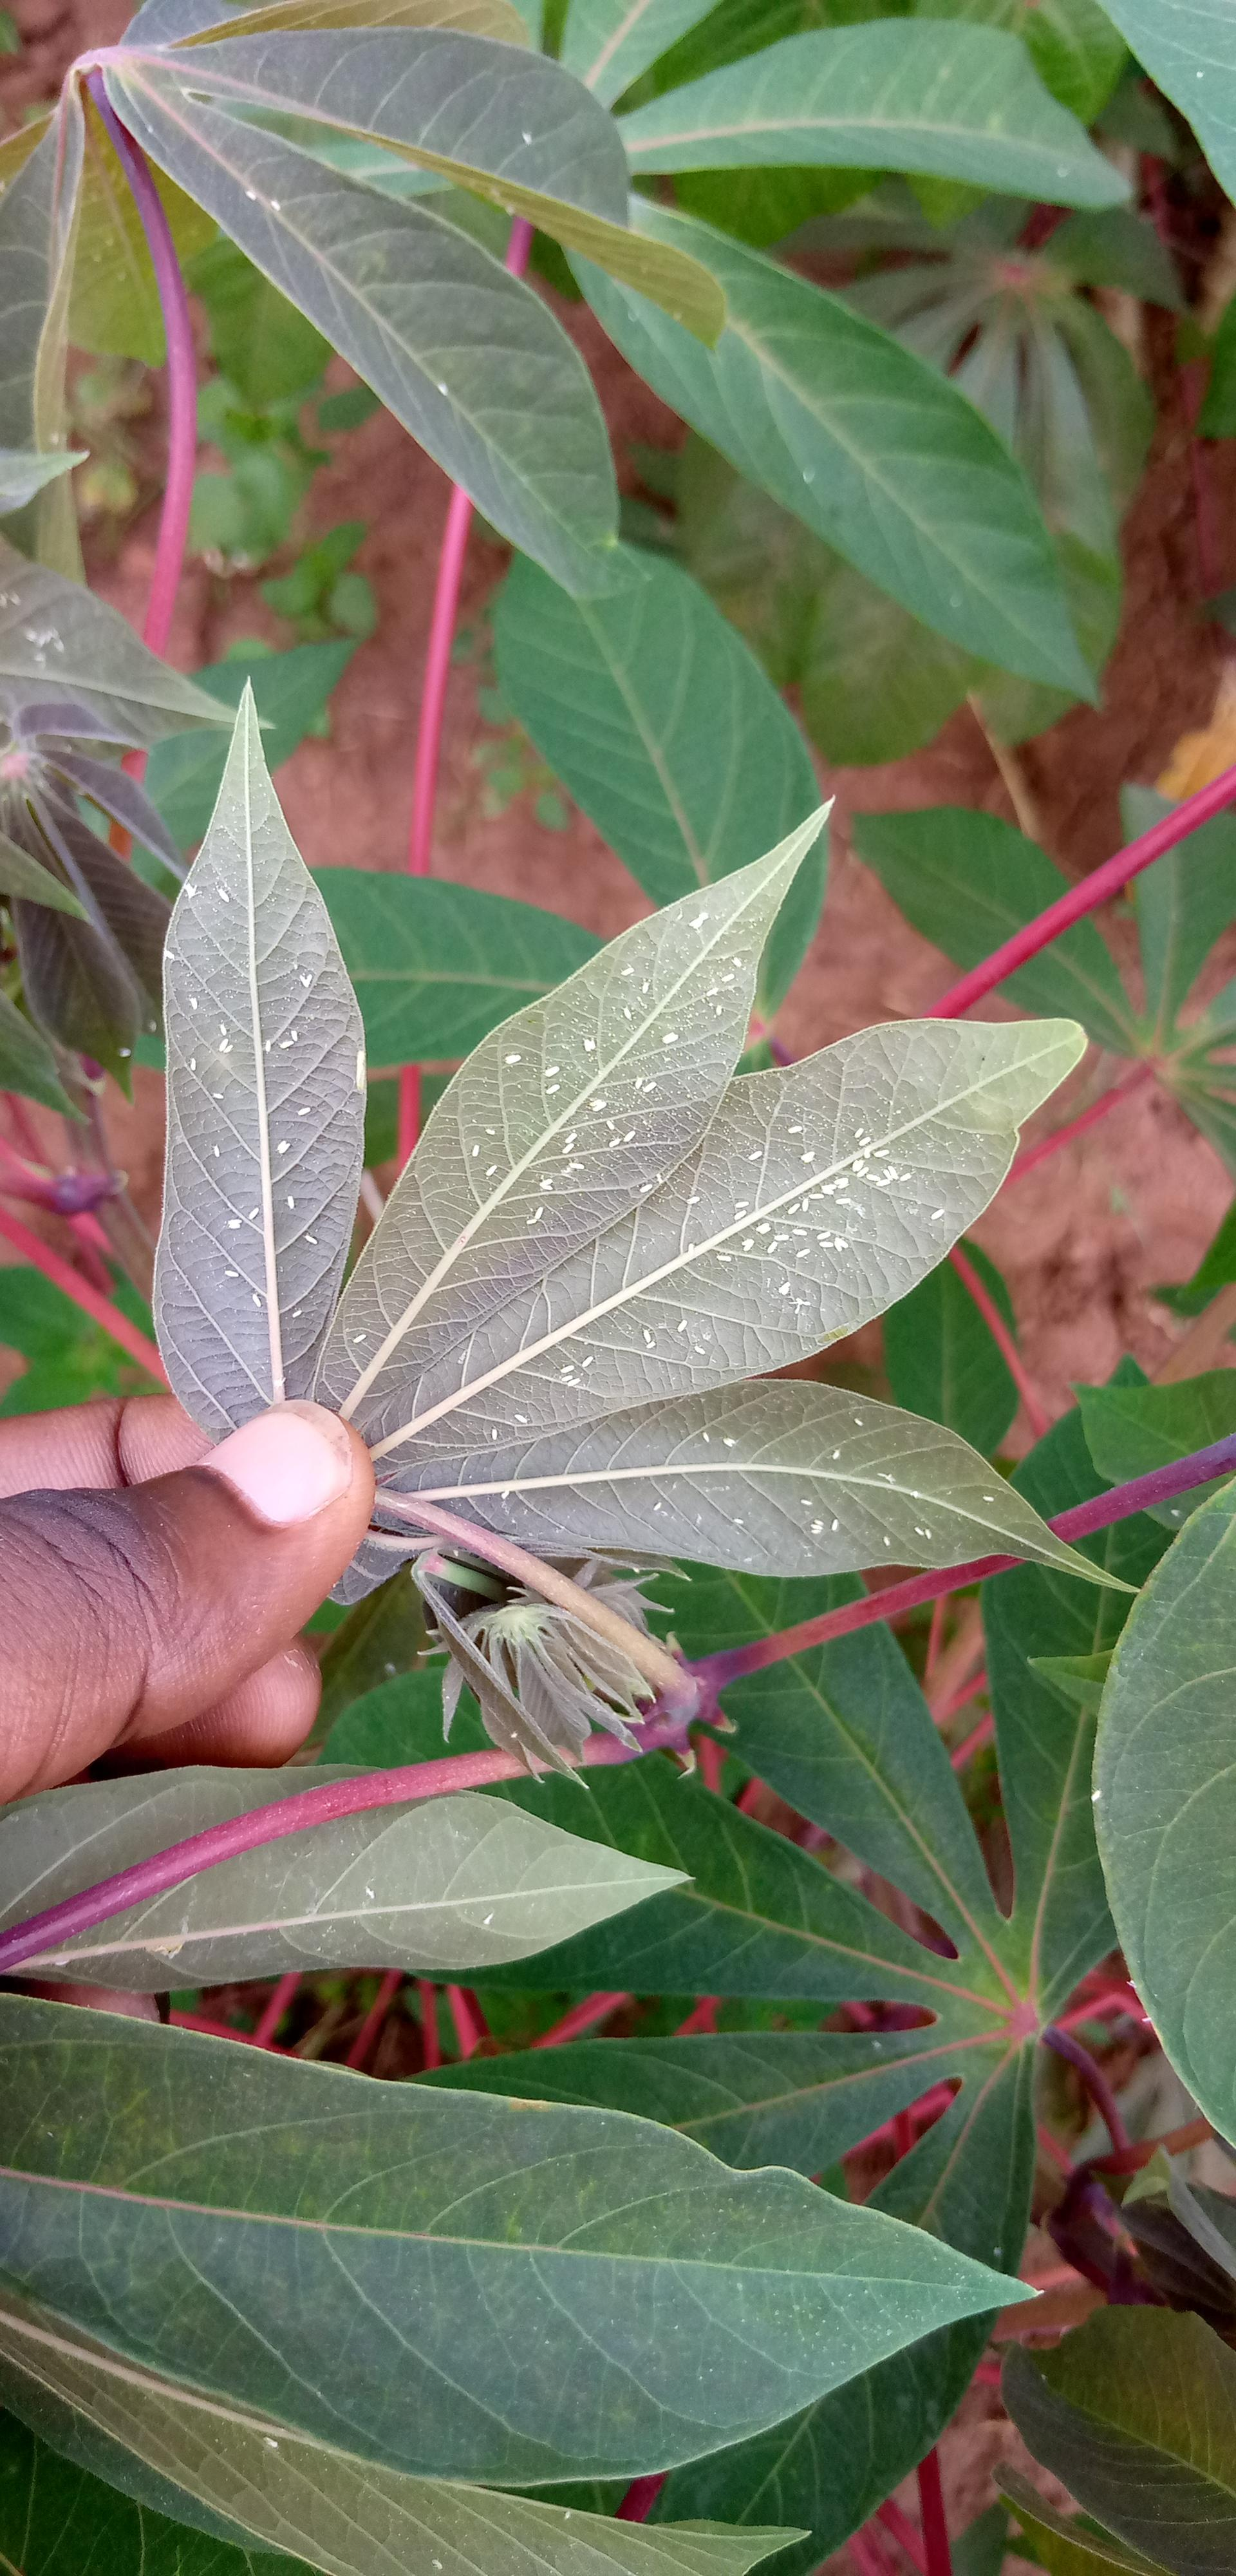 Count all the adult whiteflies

140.